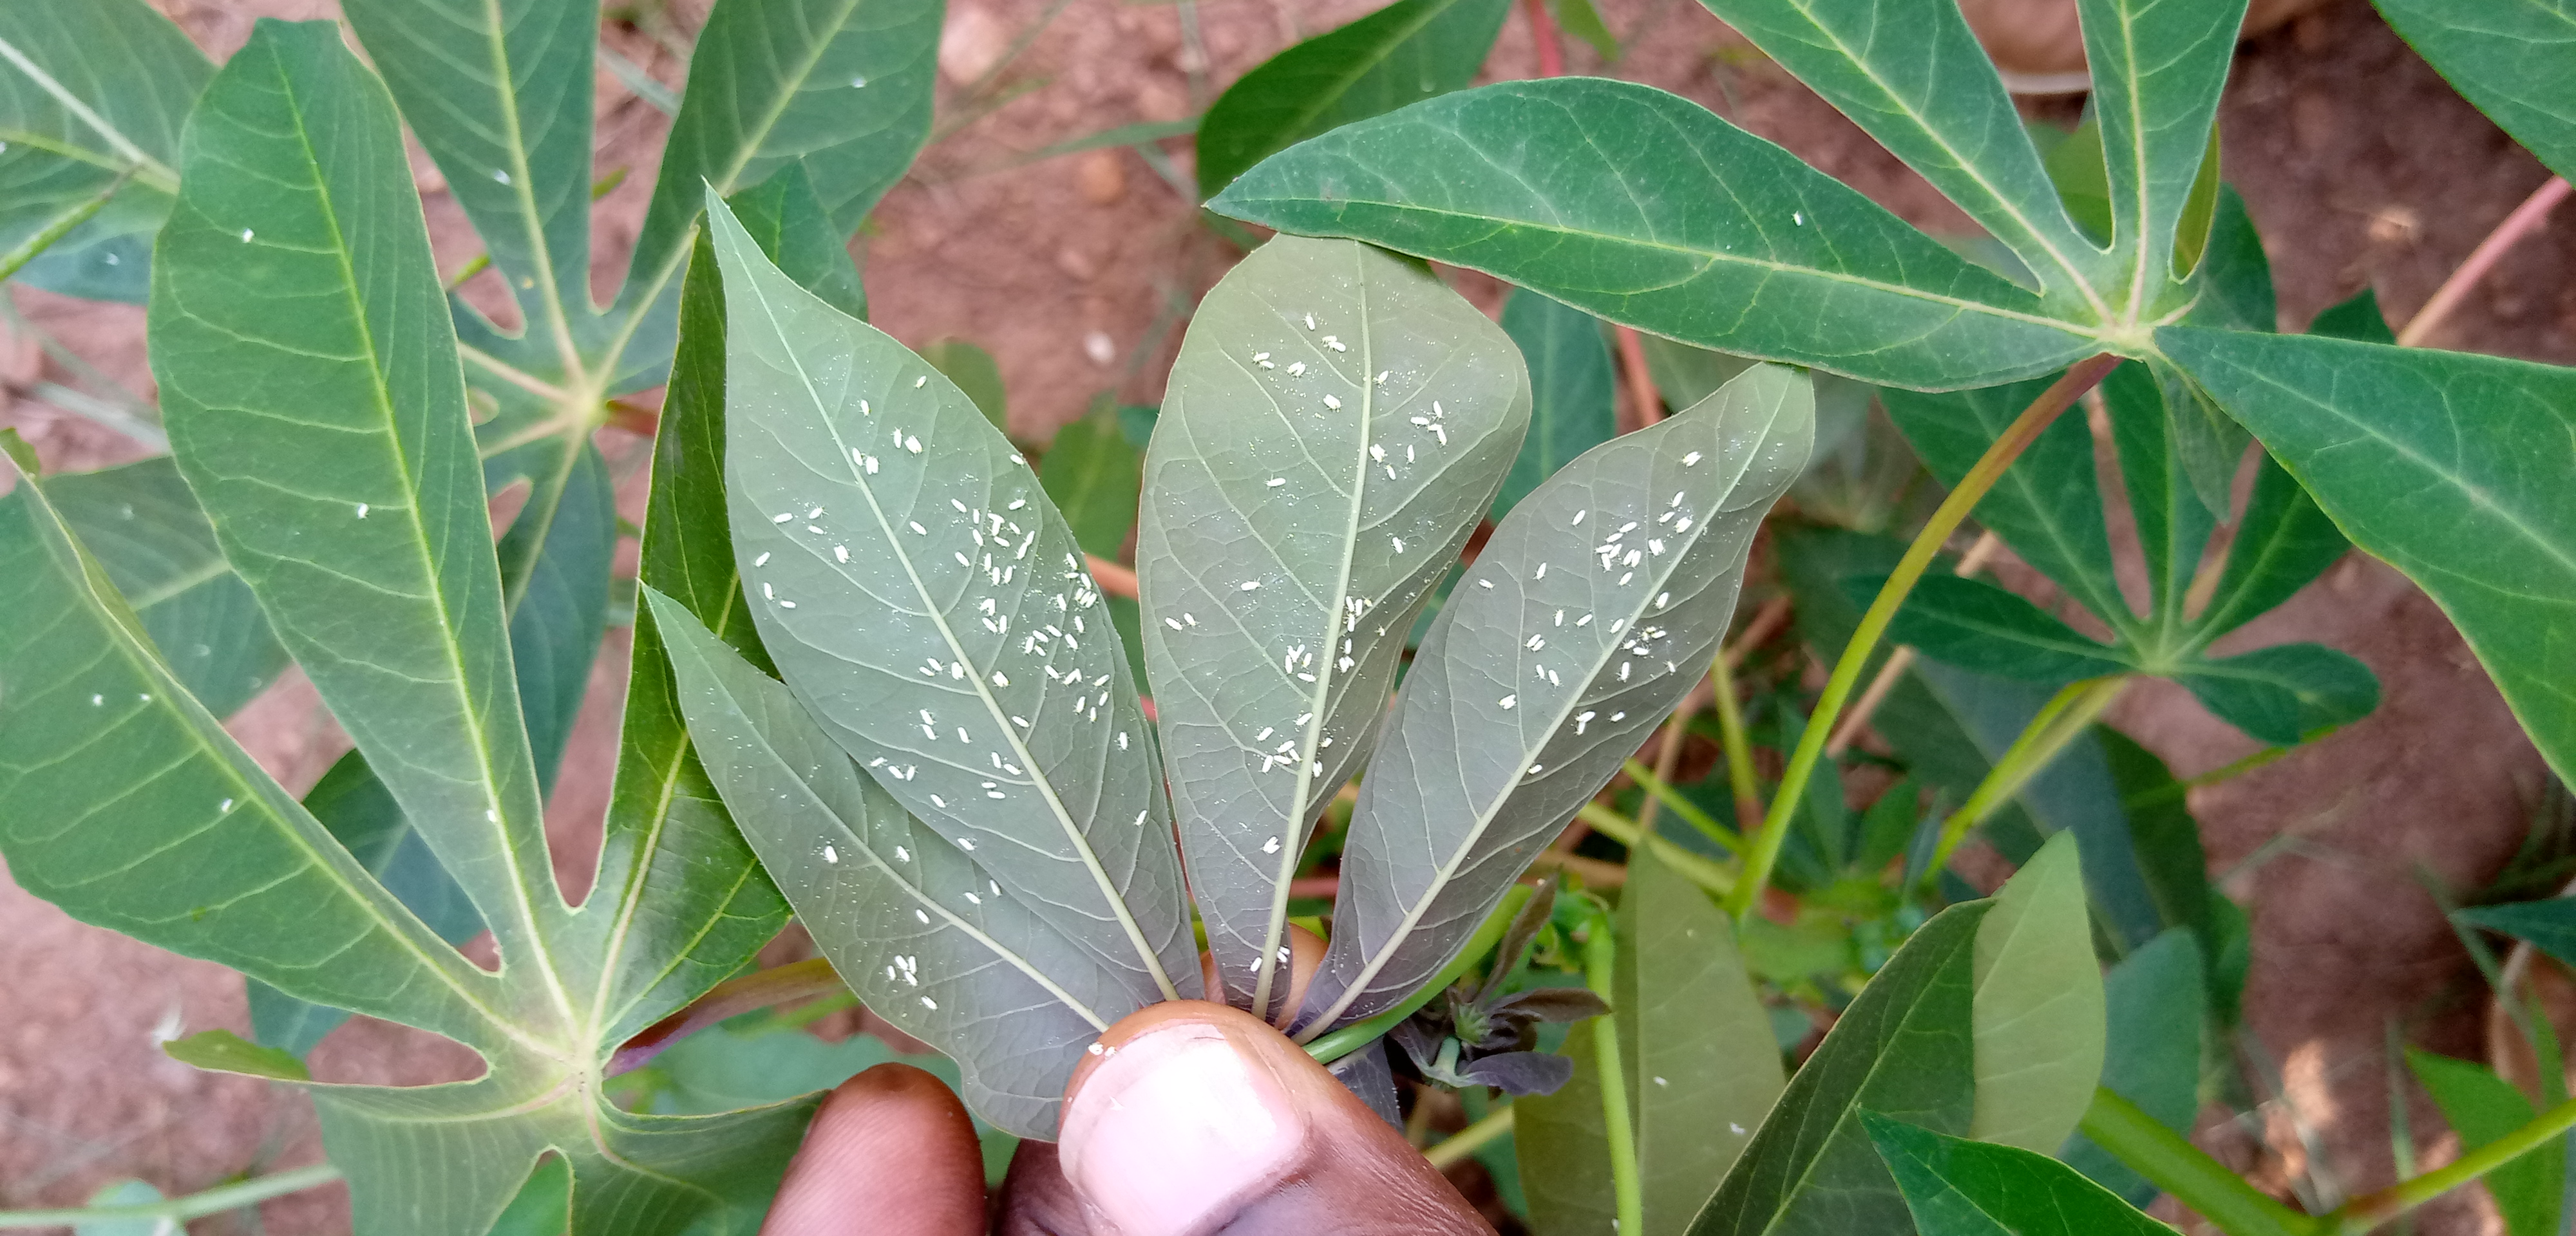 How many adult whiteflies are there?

178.